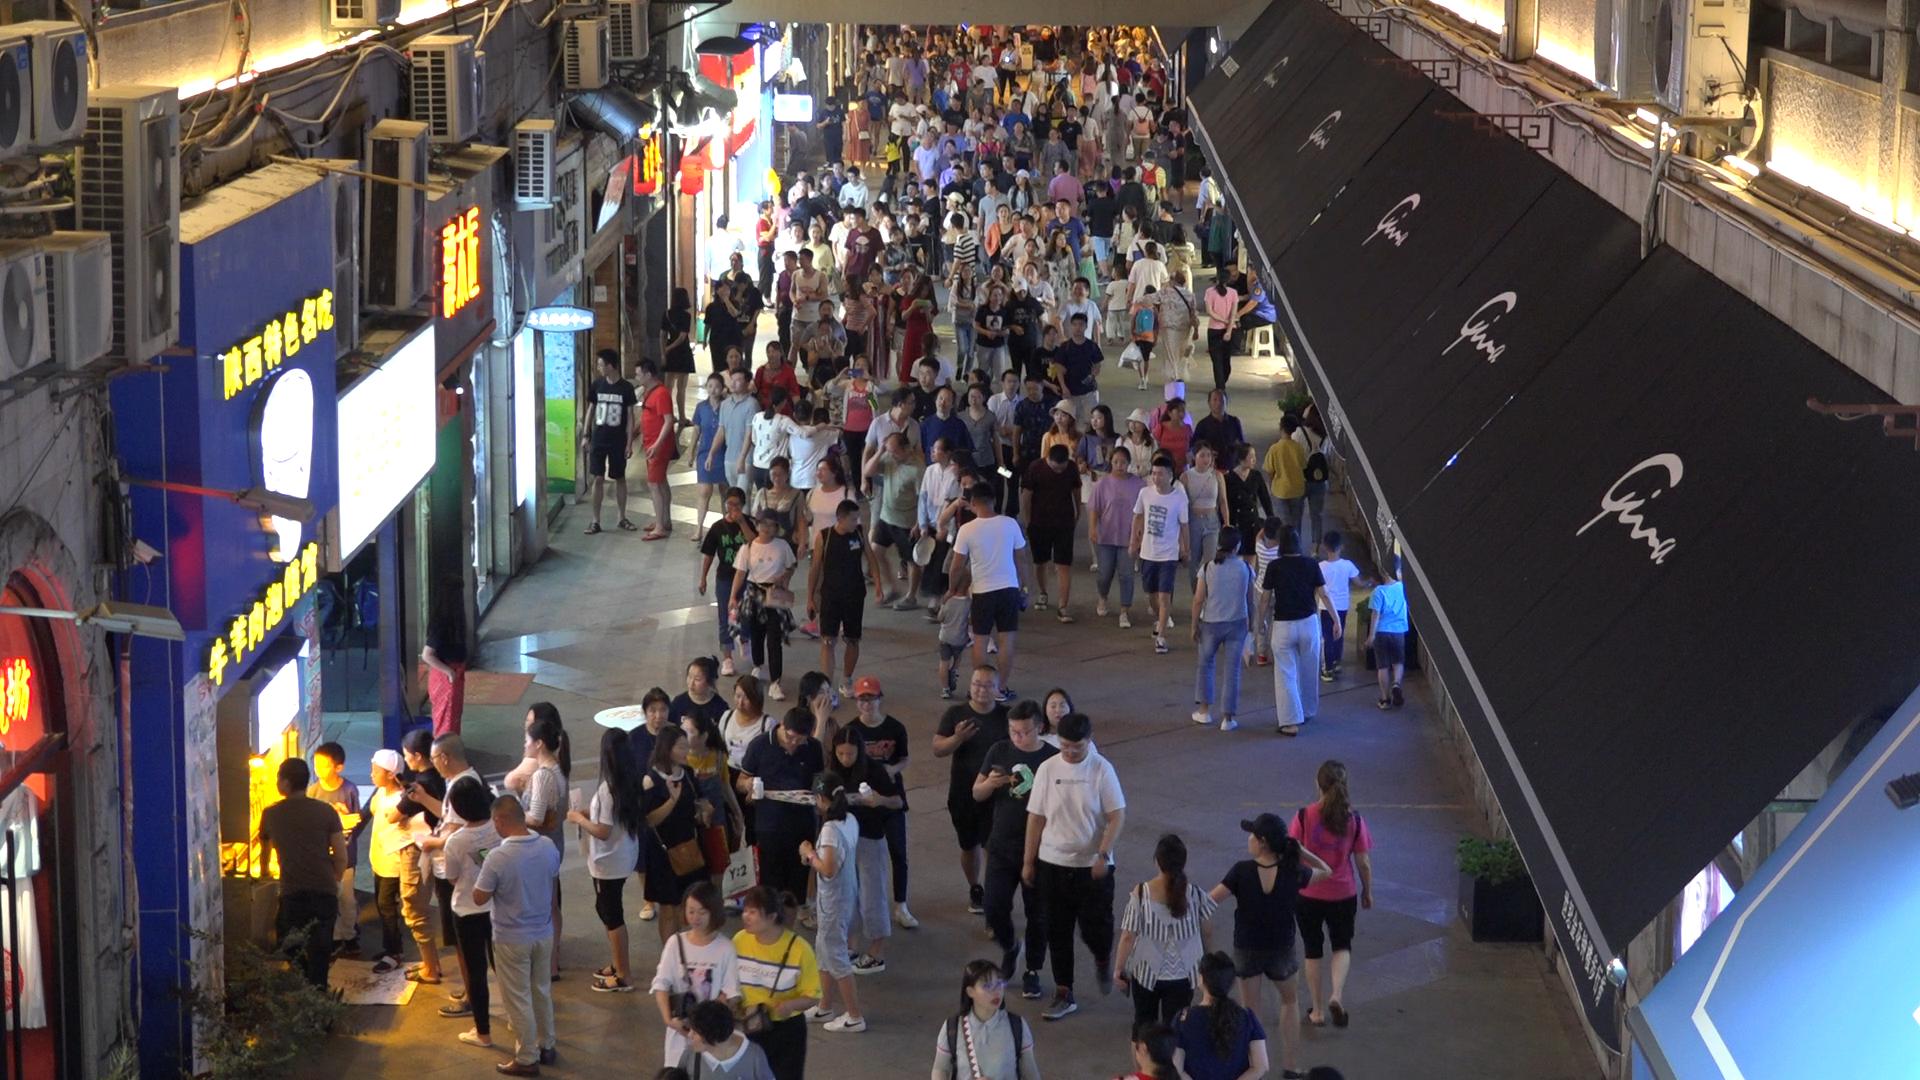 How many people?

229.